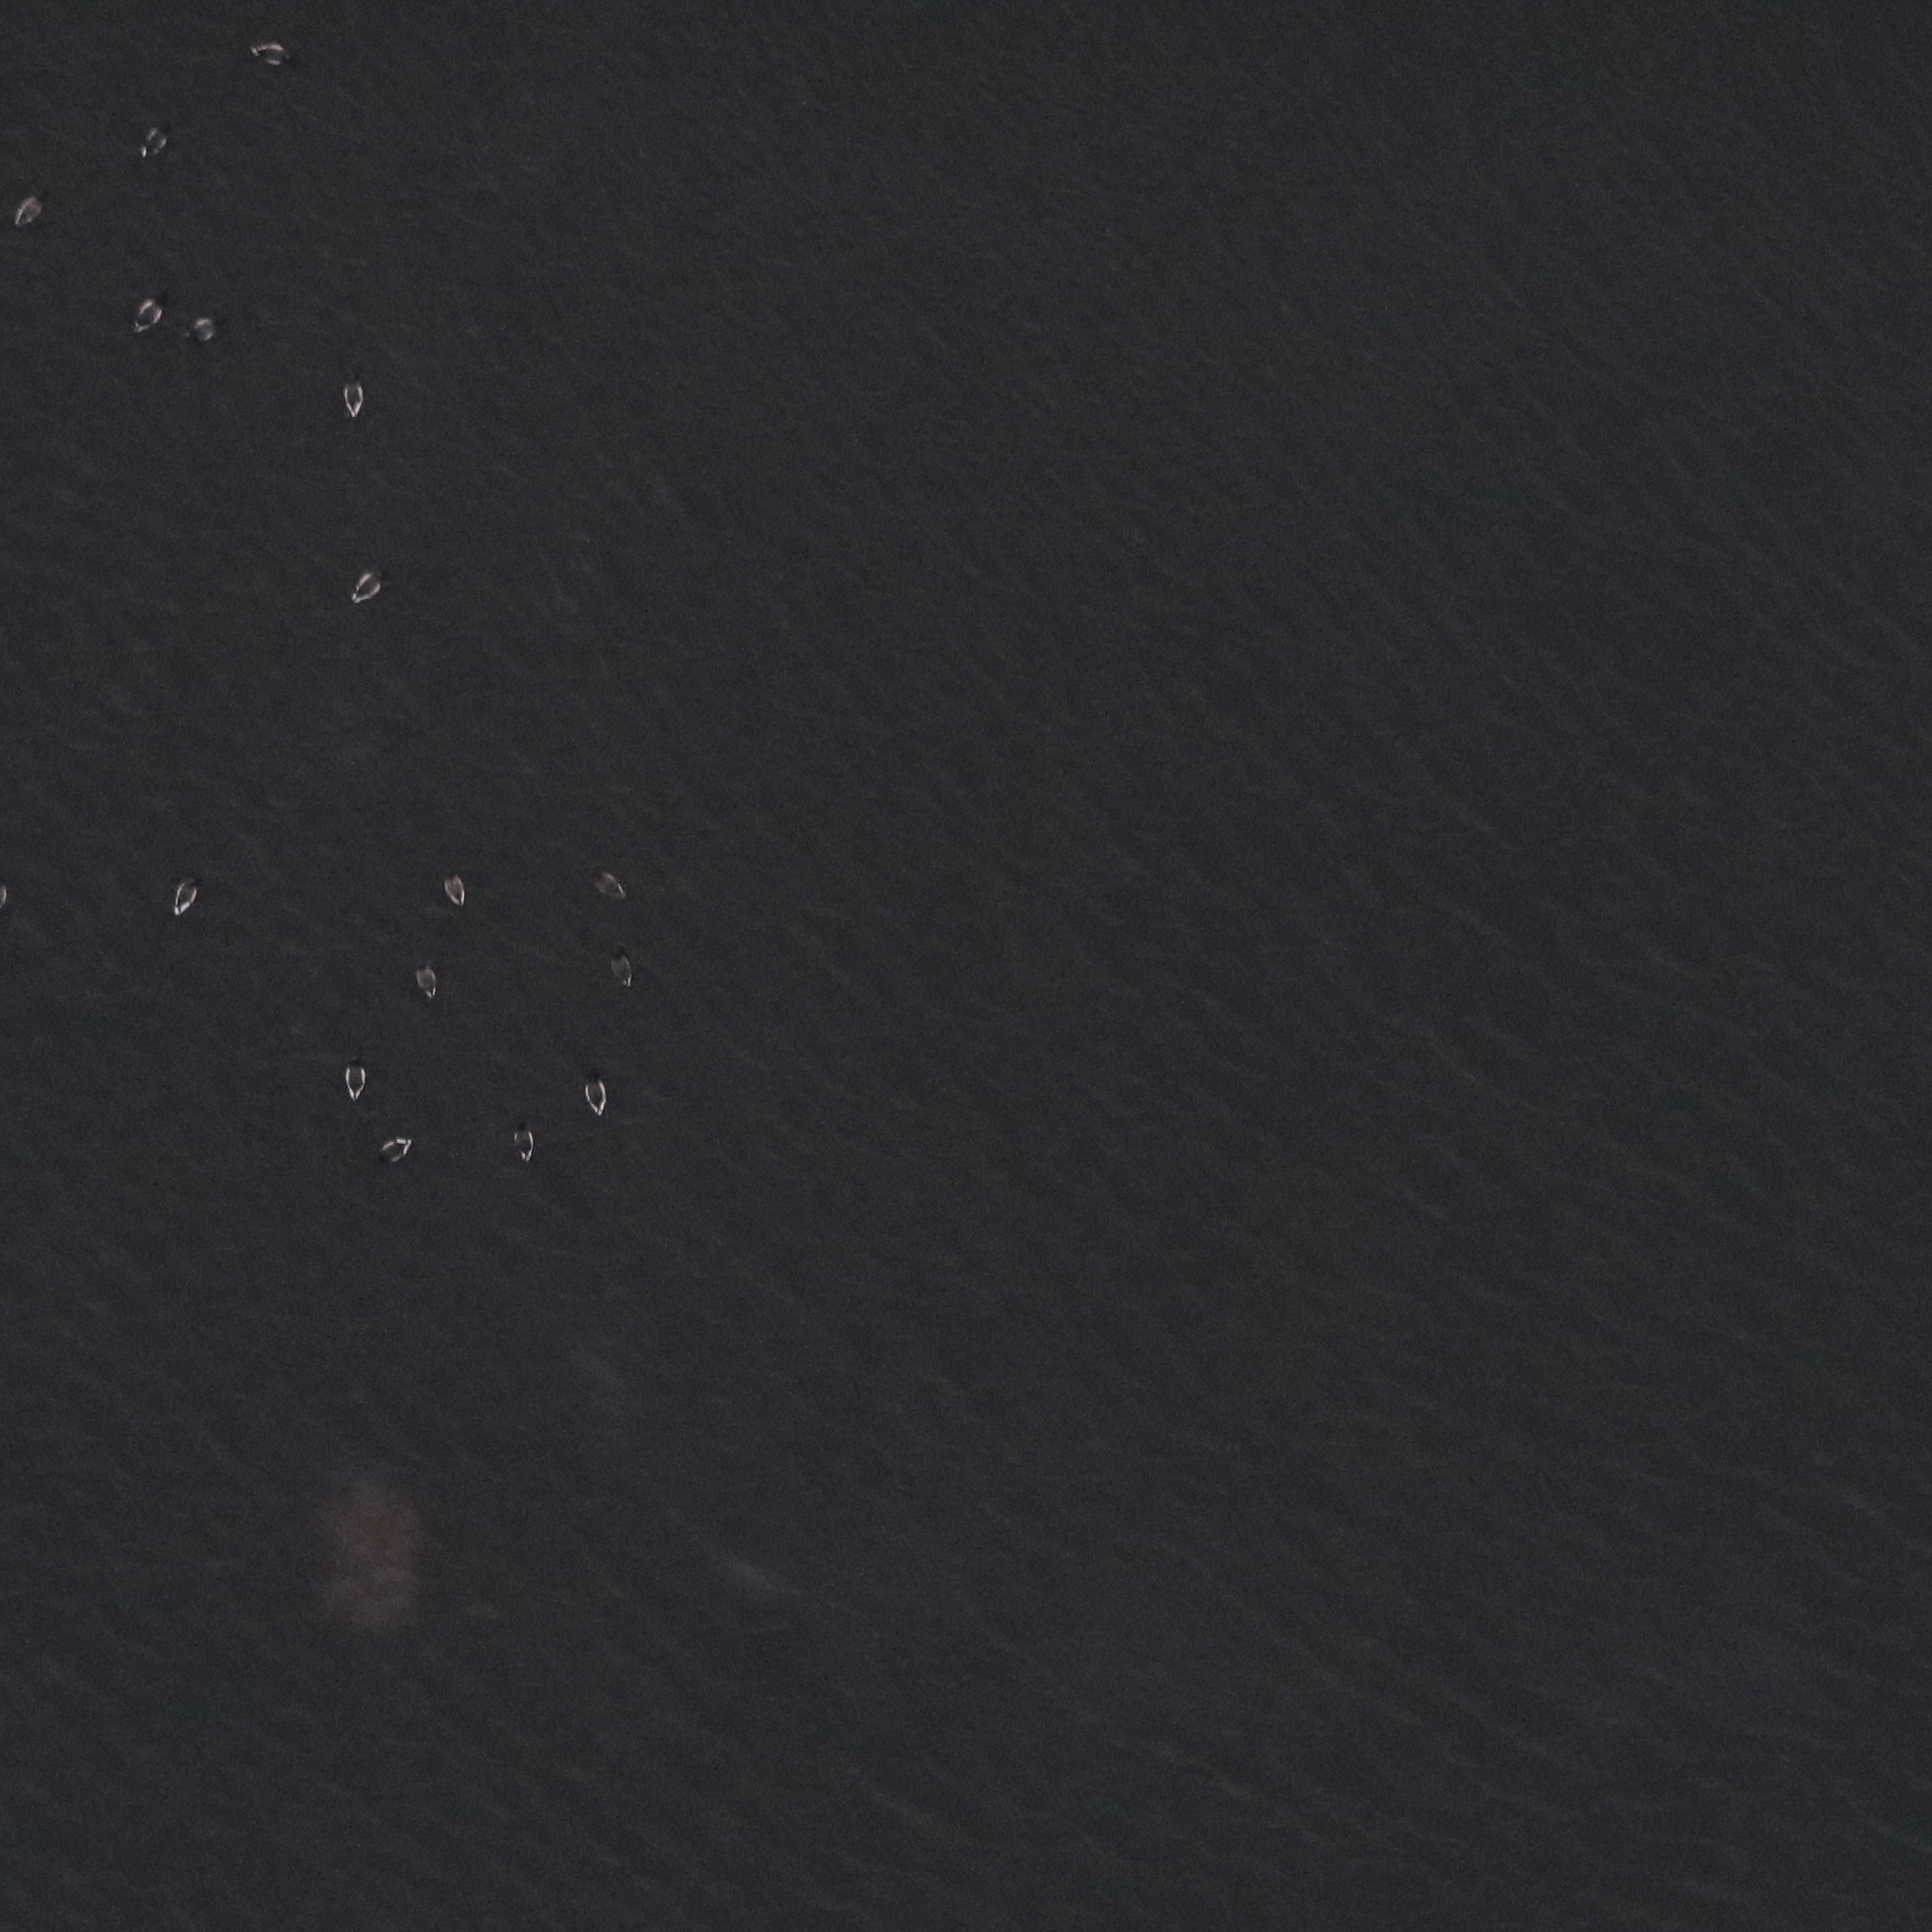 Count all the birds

16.